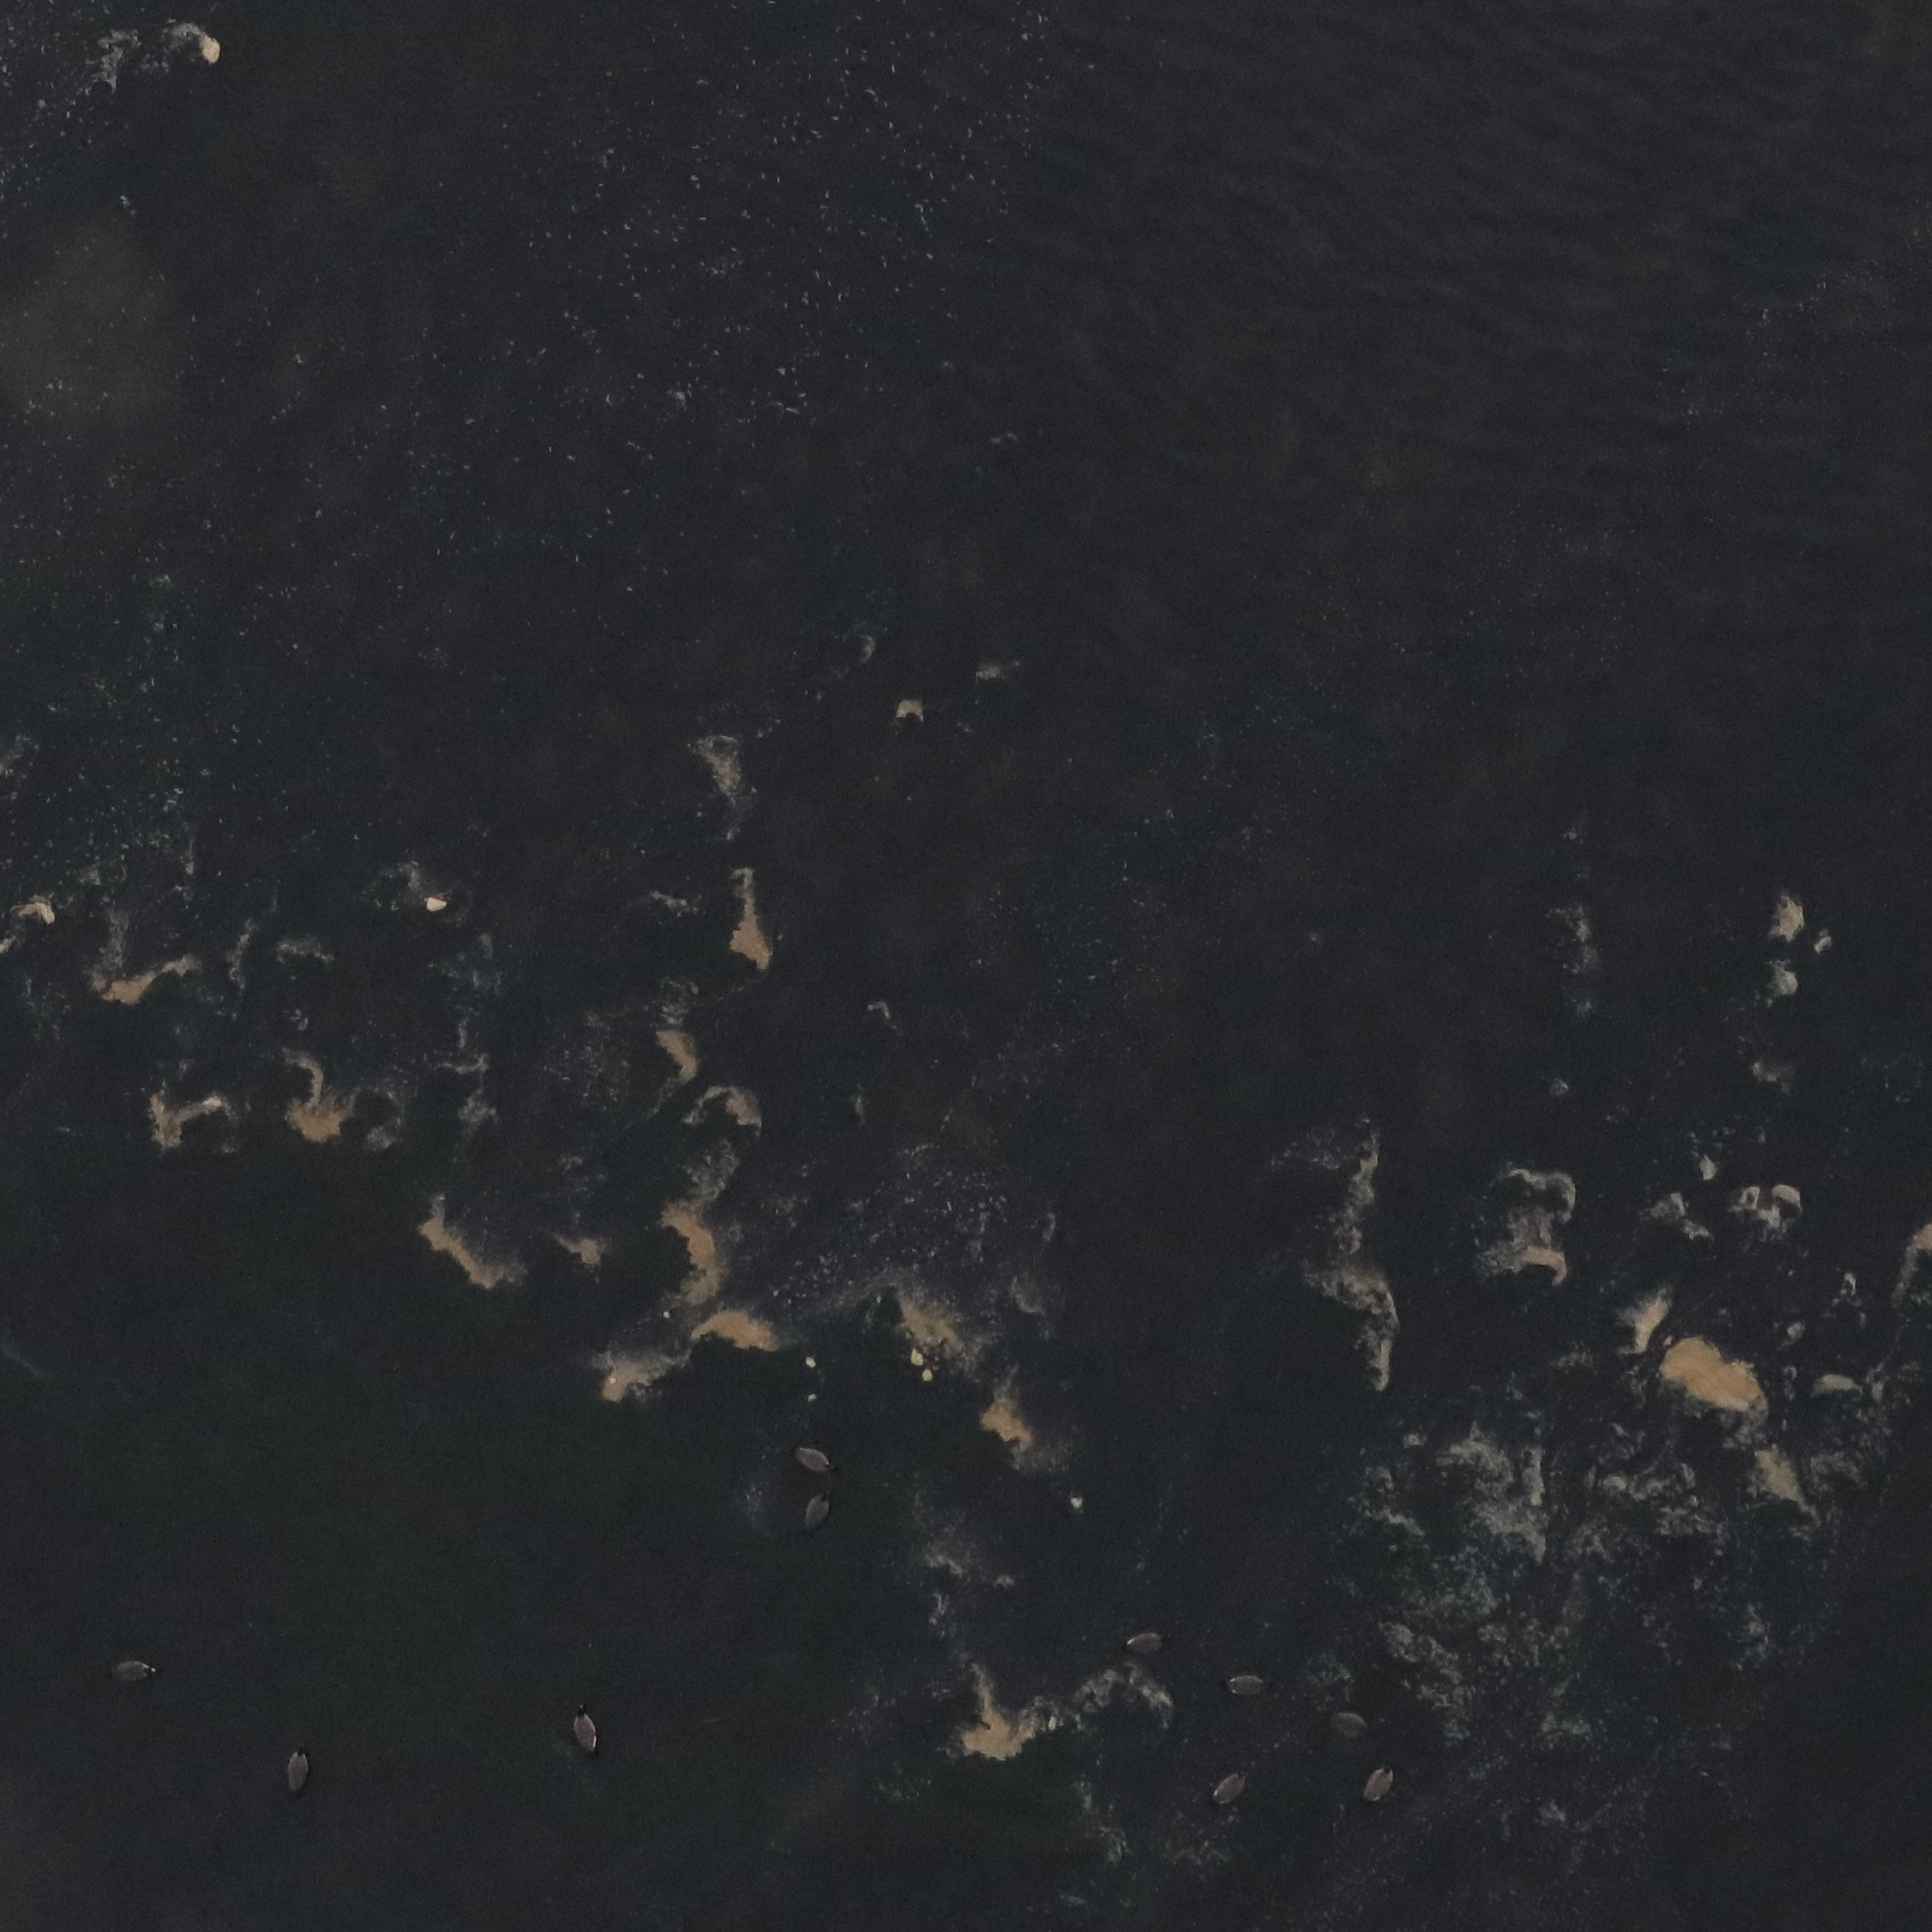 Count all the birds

10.